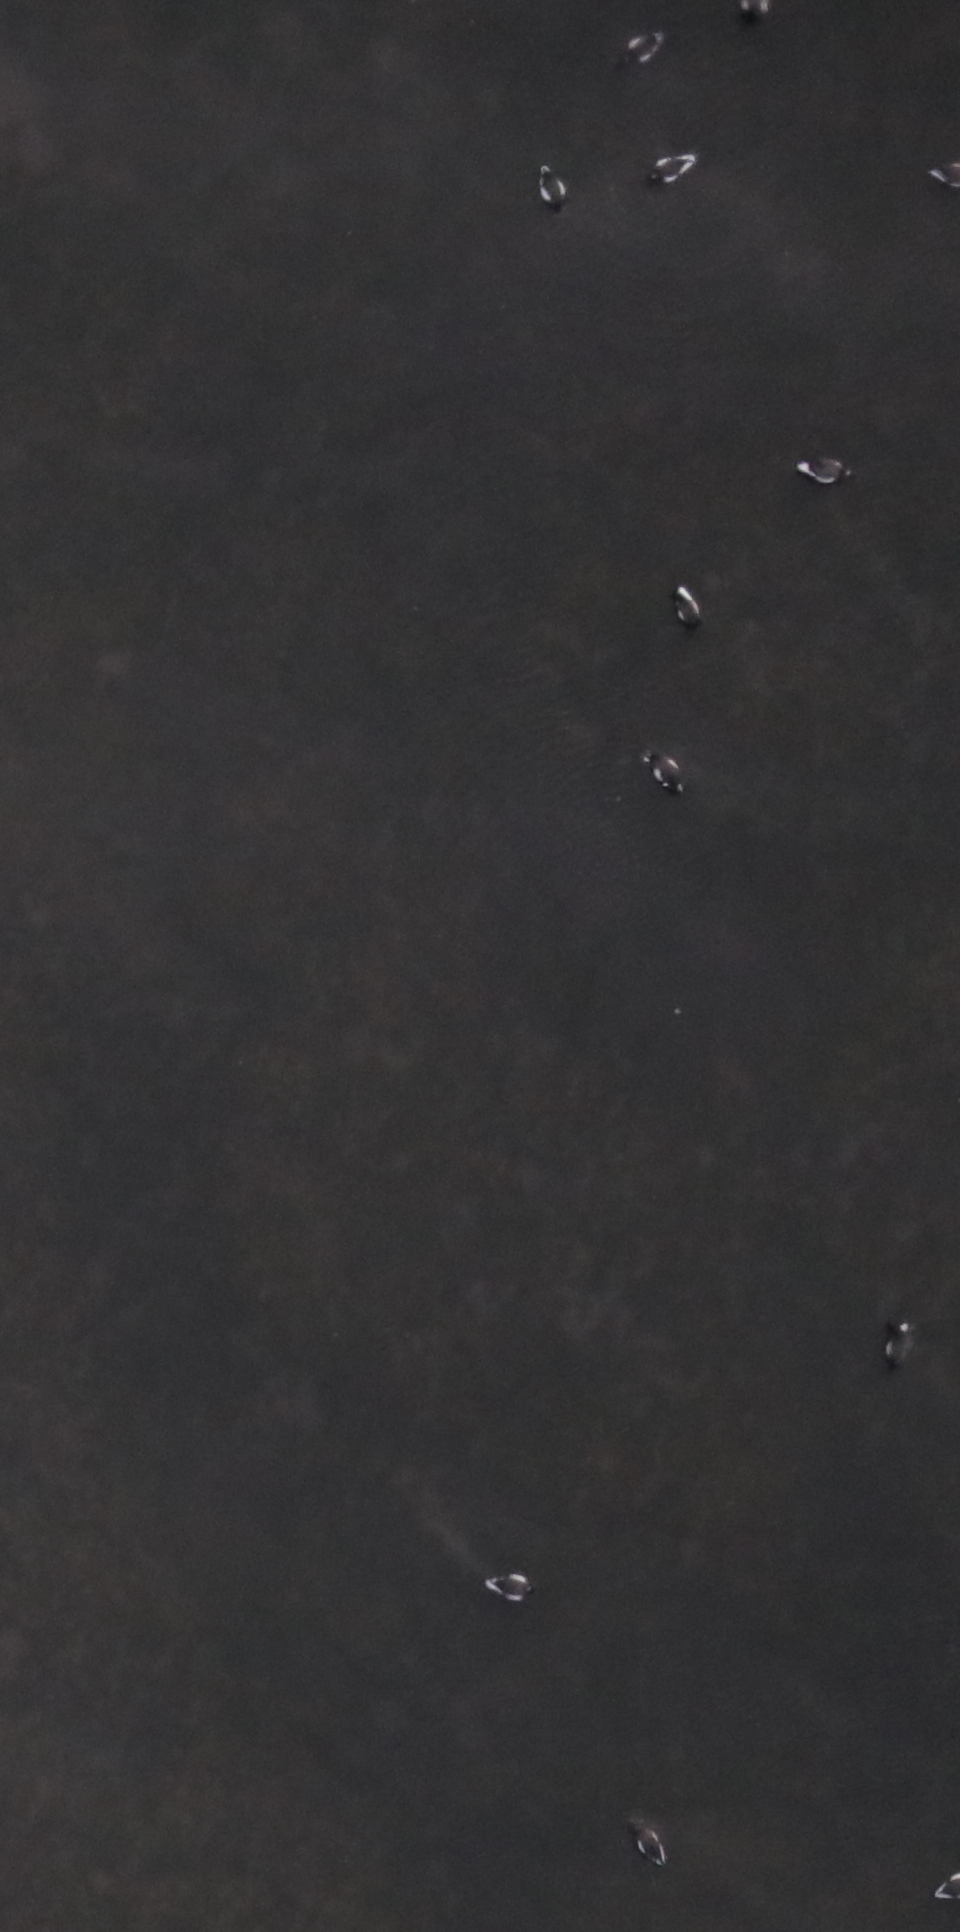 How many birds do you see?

12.